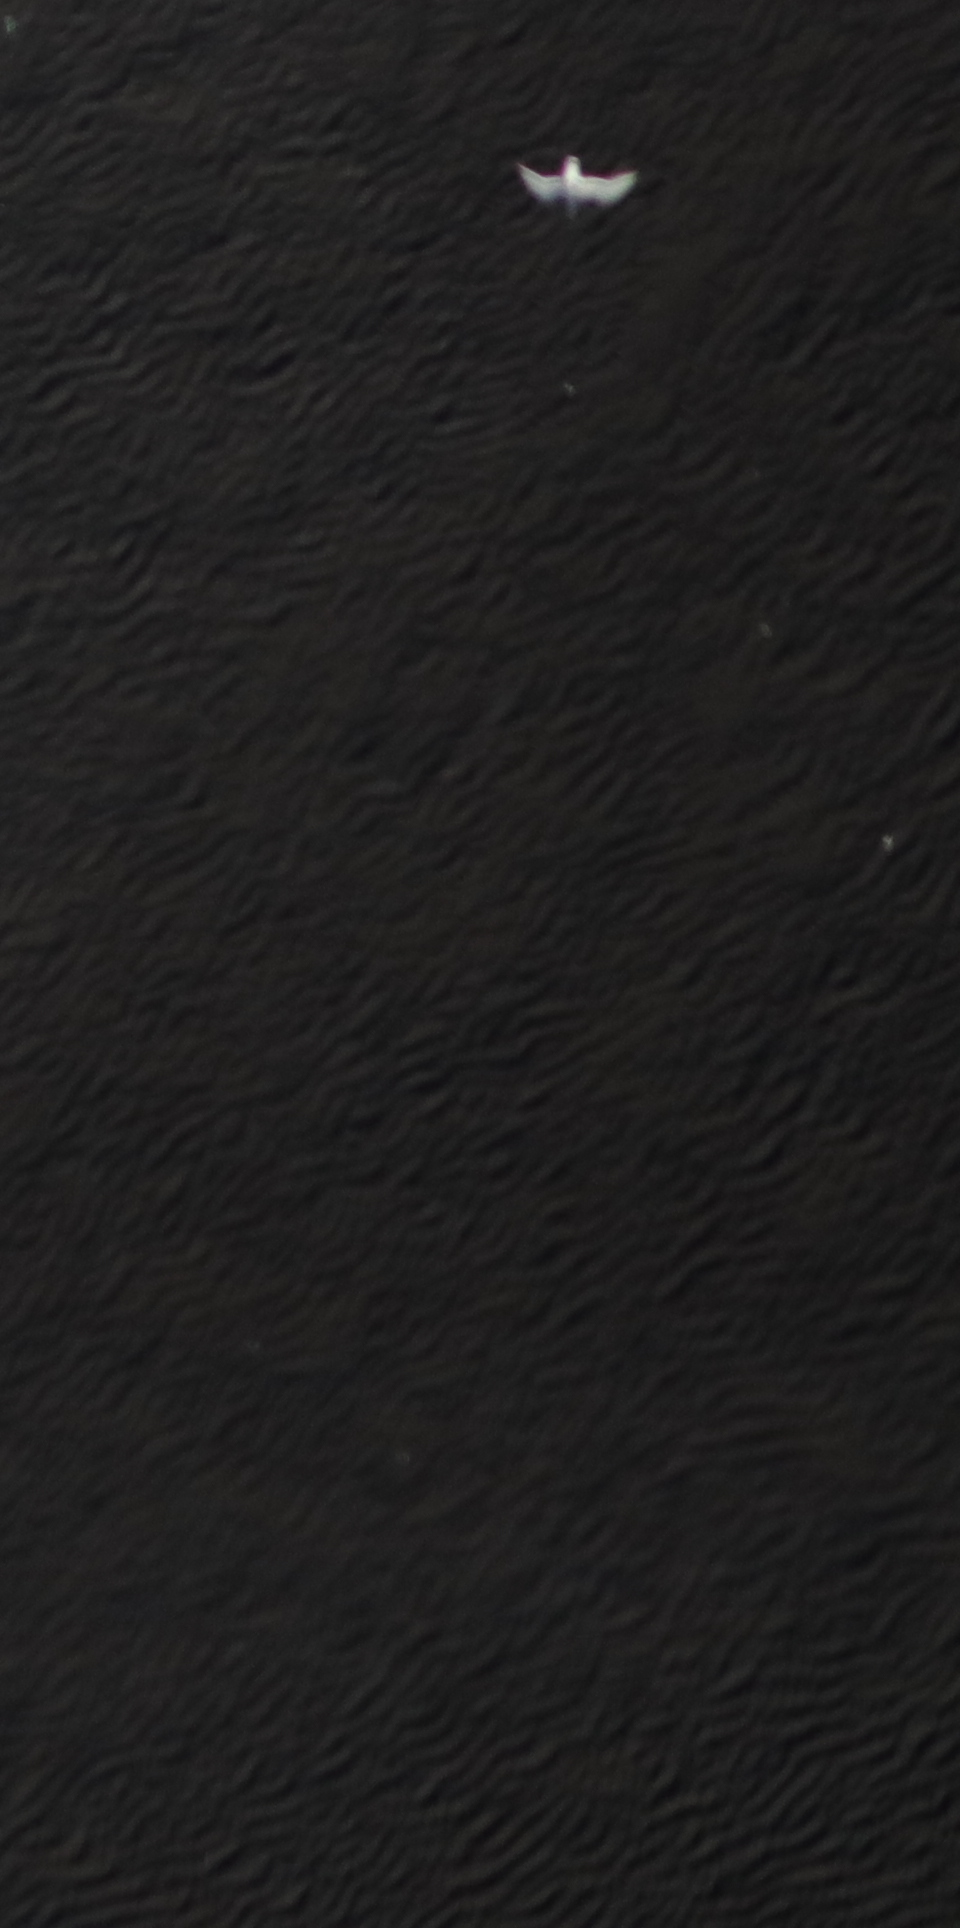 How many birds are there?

1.